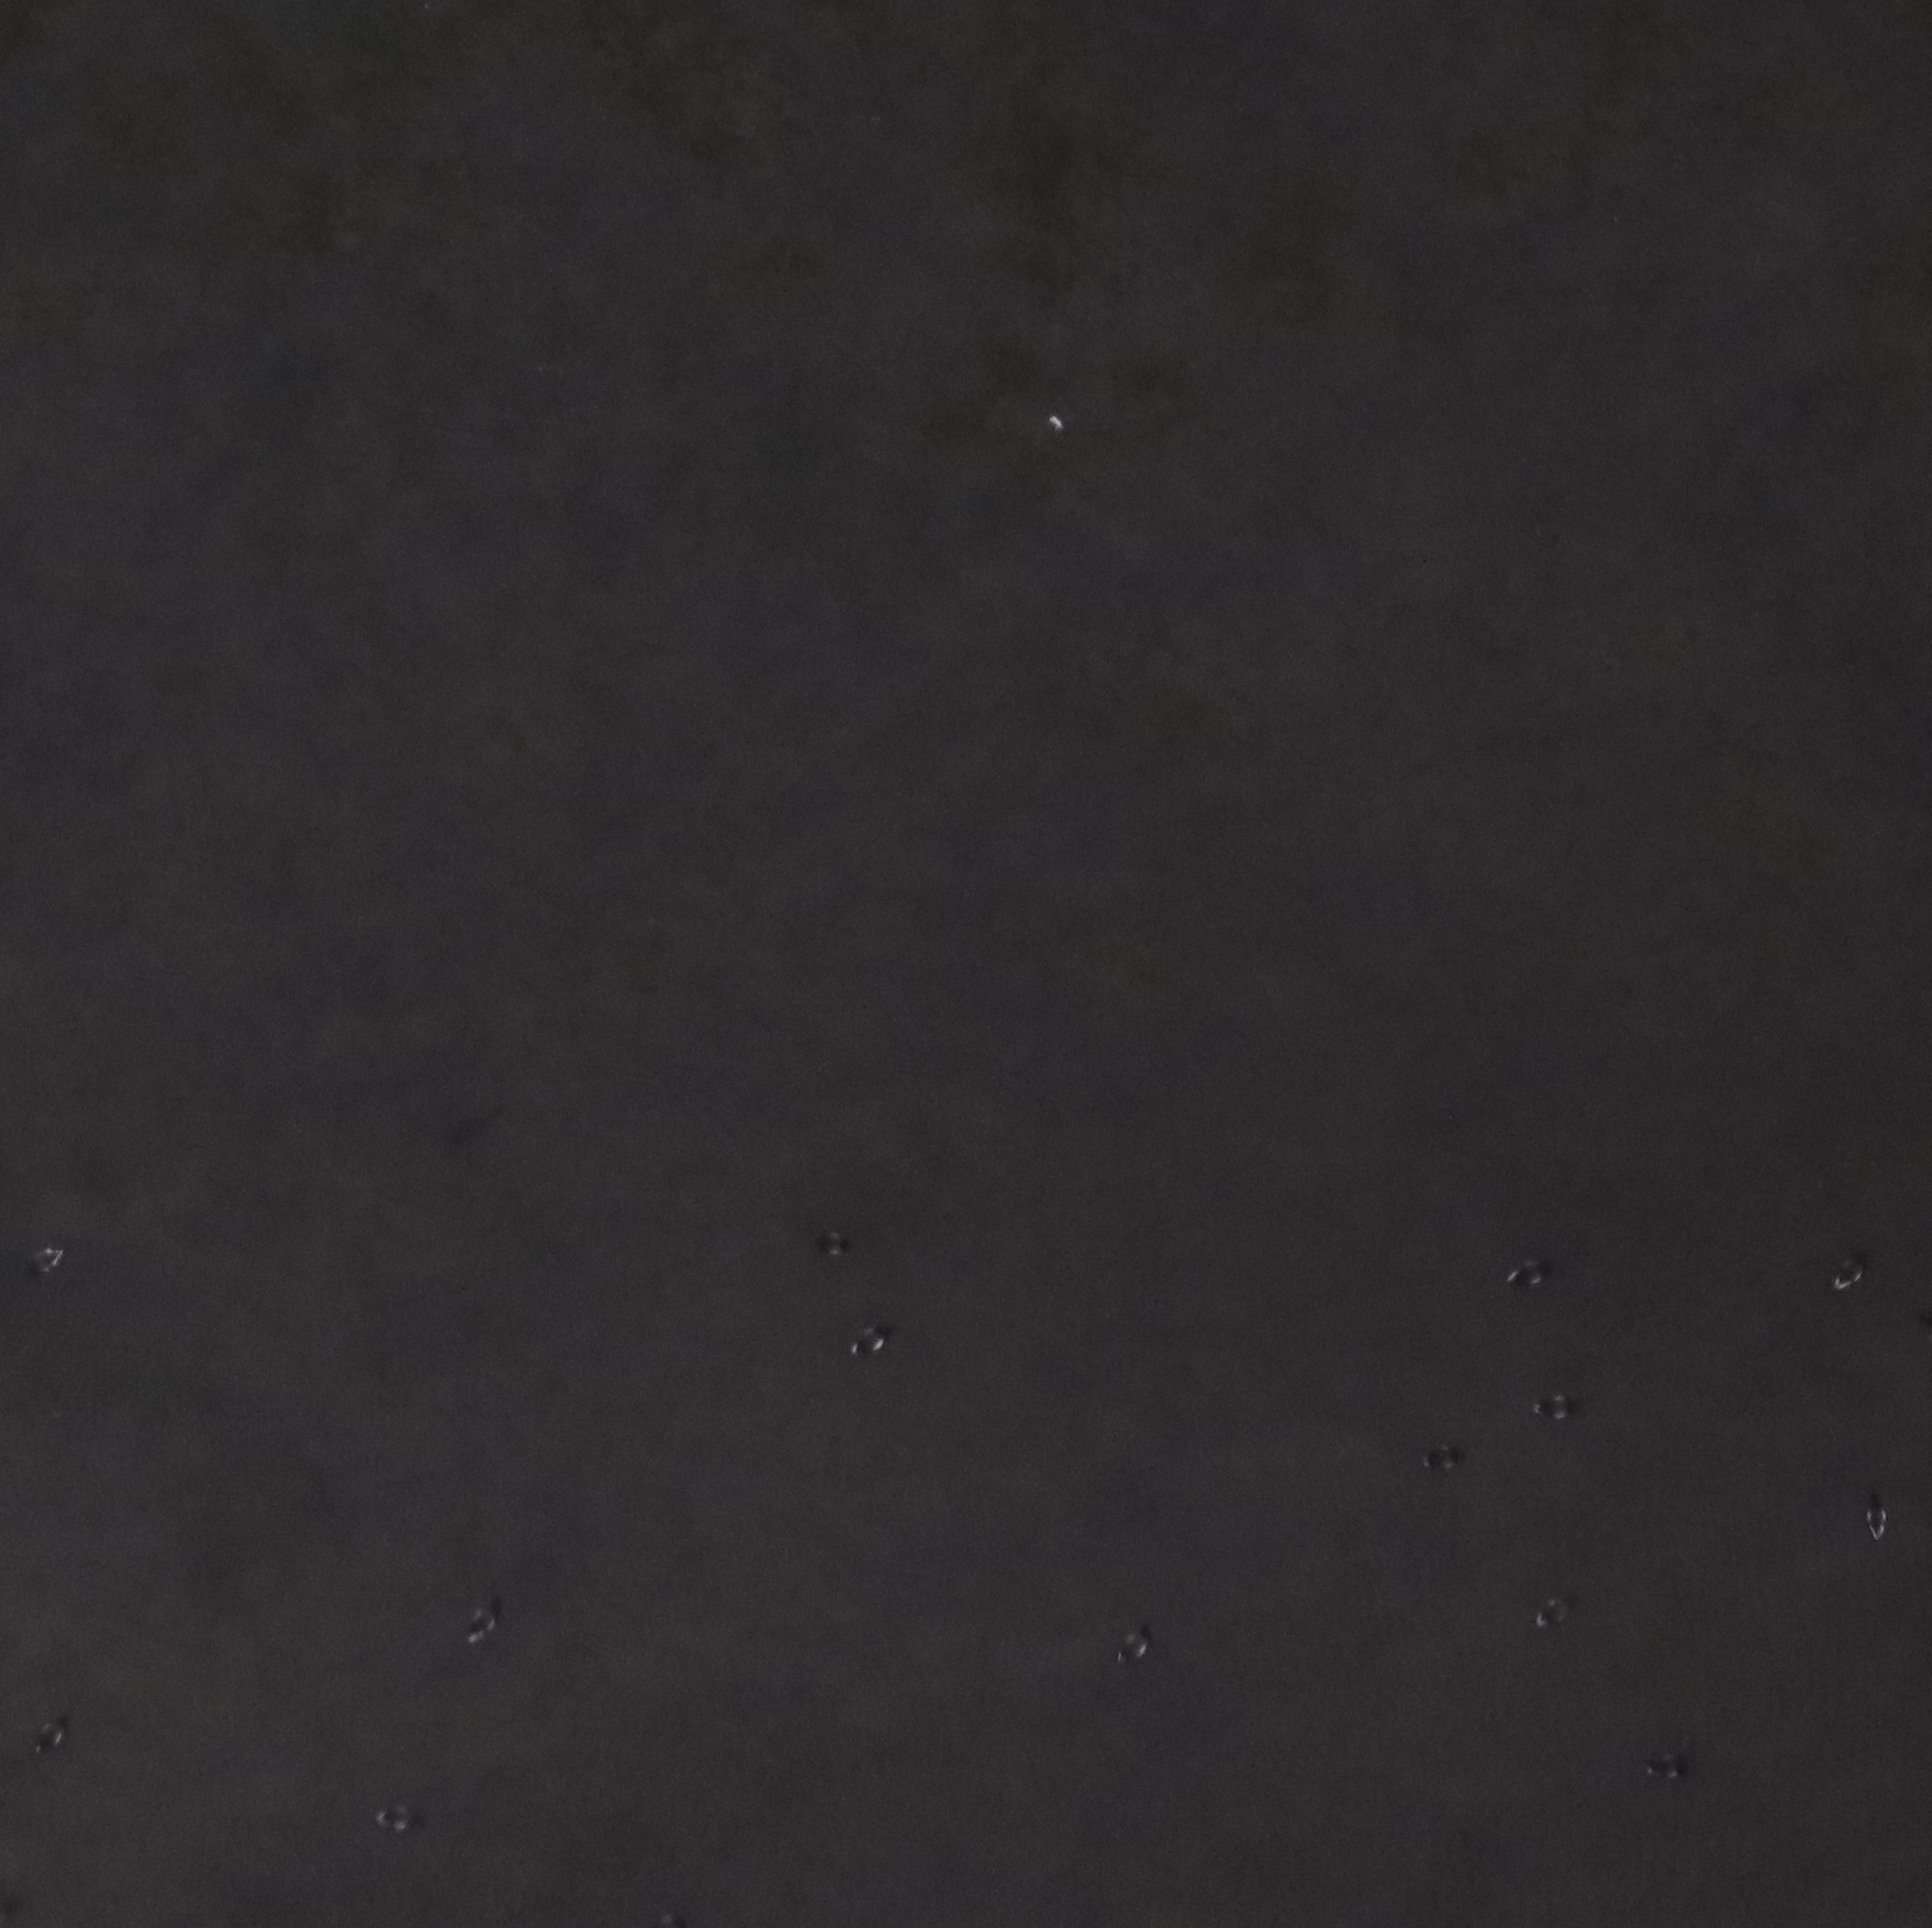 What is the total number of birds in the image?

14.